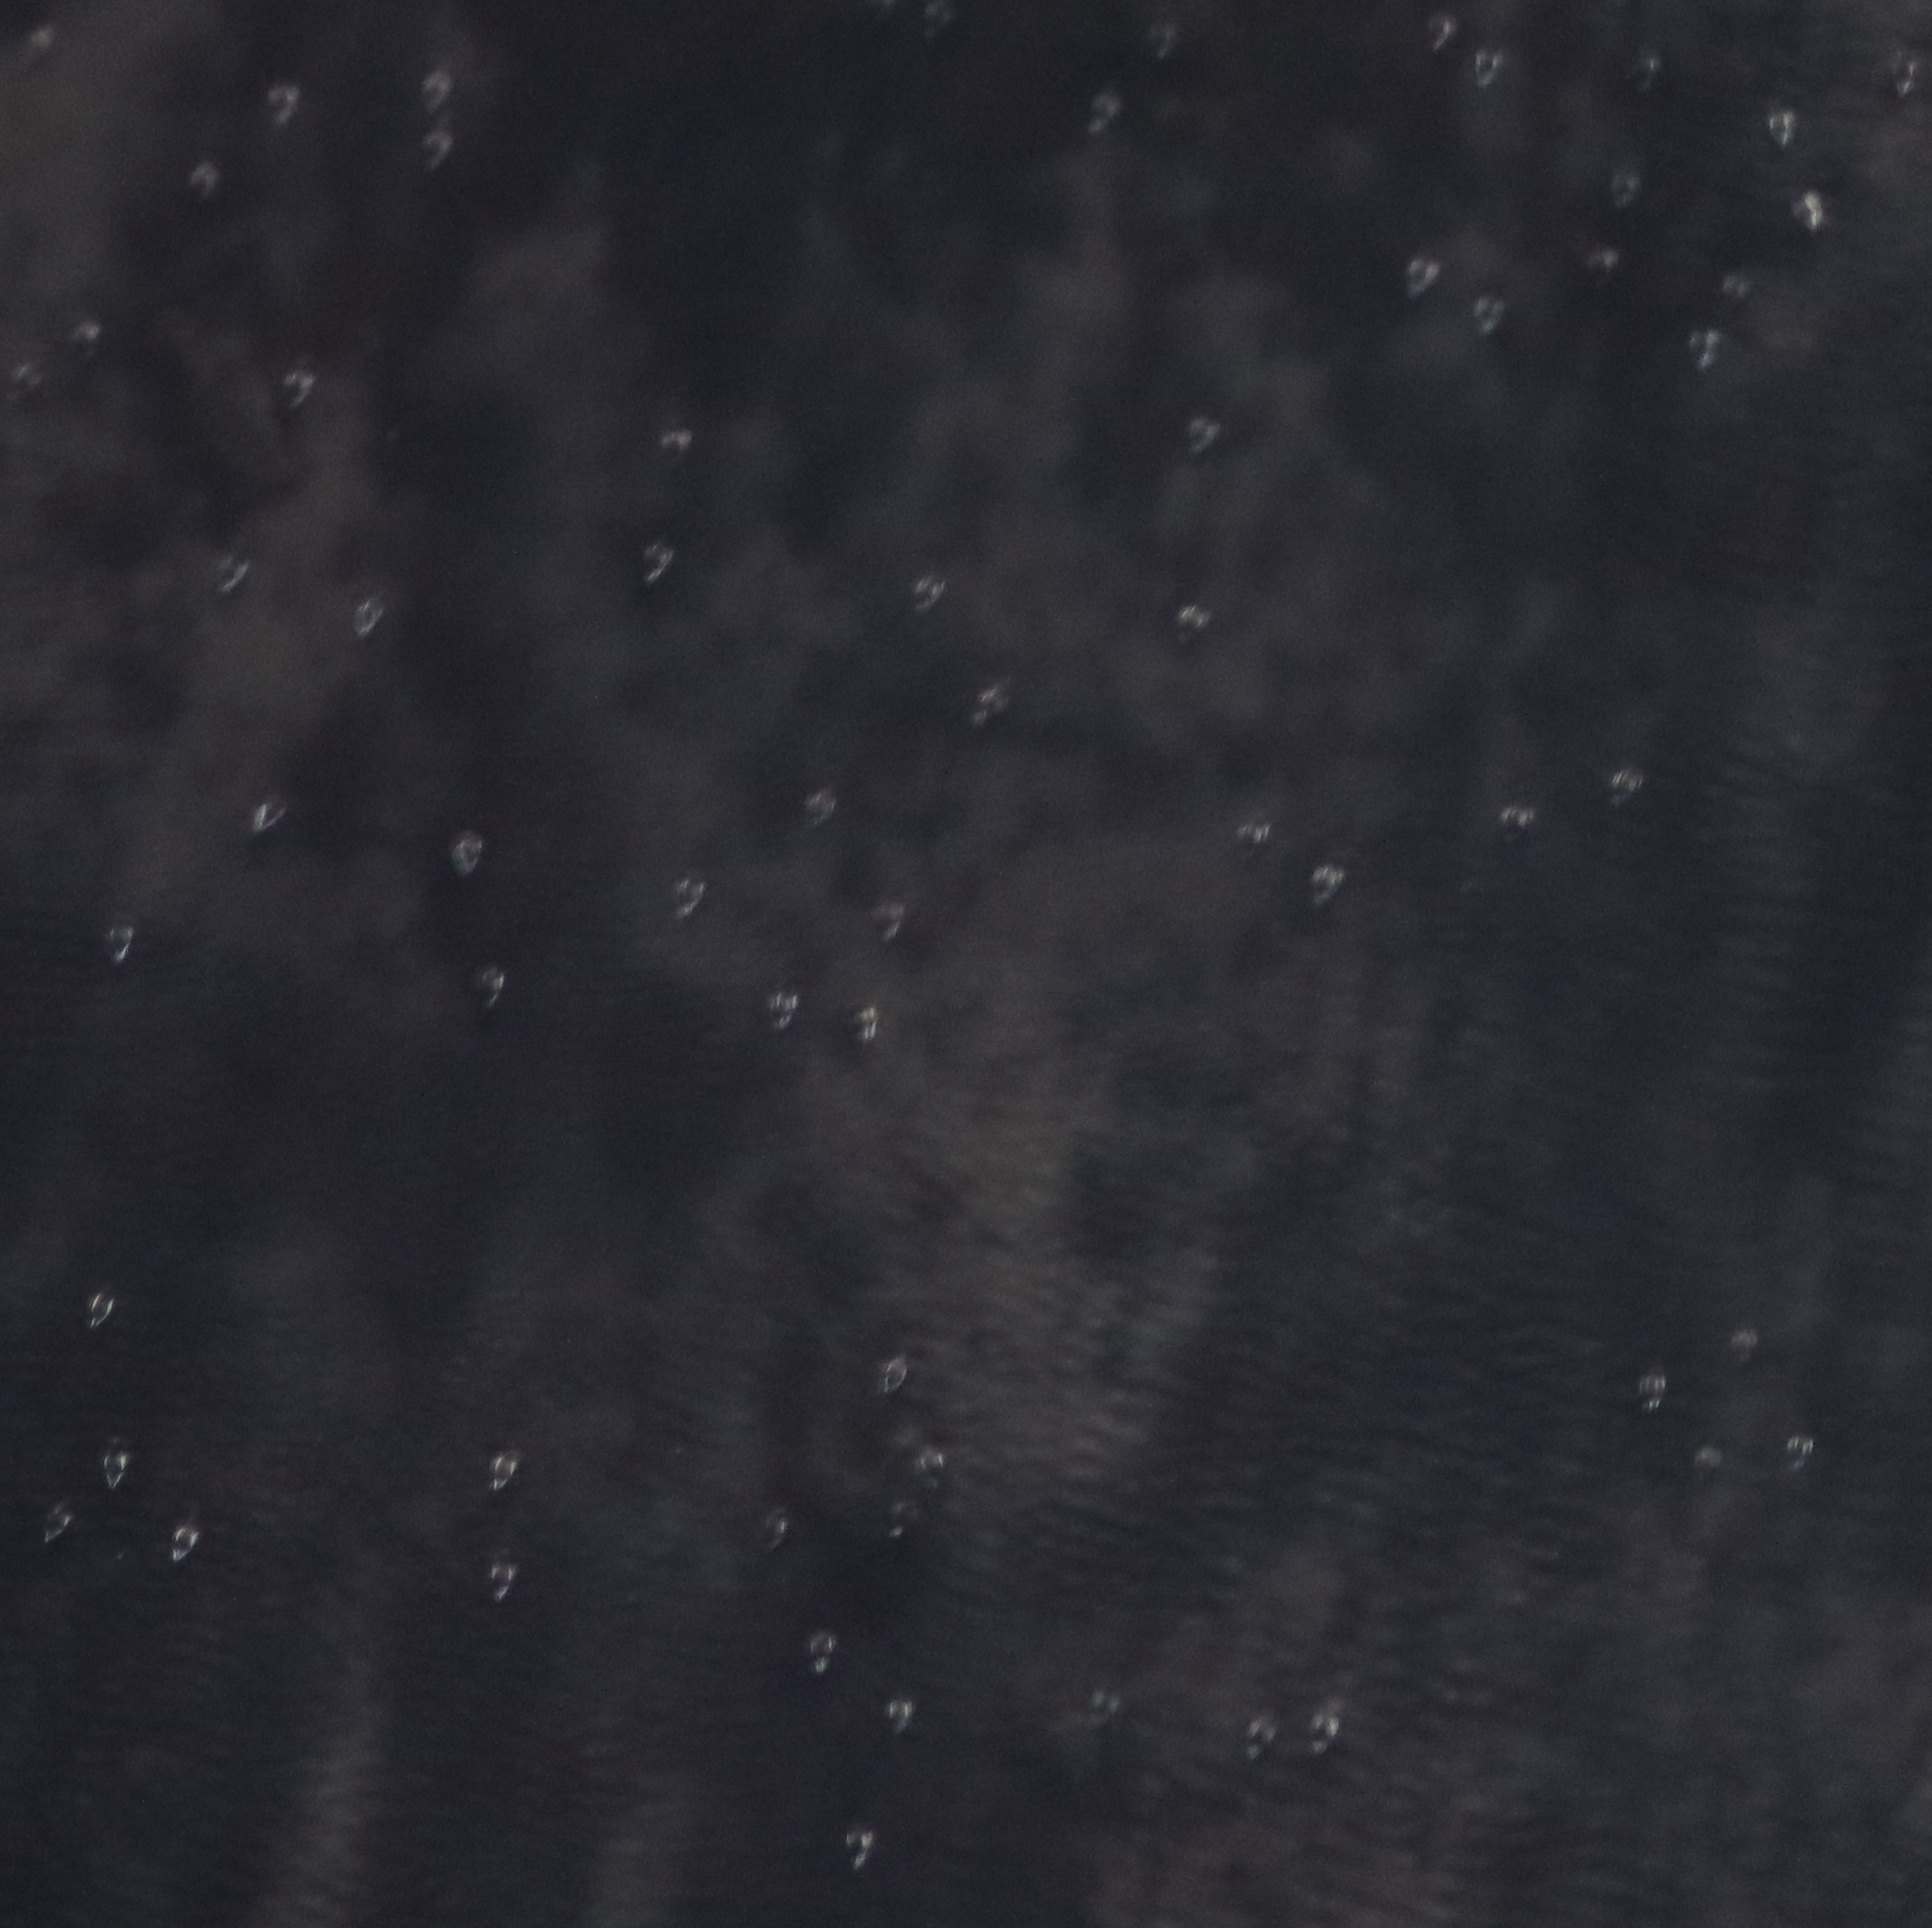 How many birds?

65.